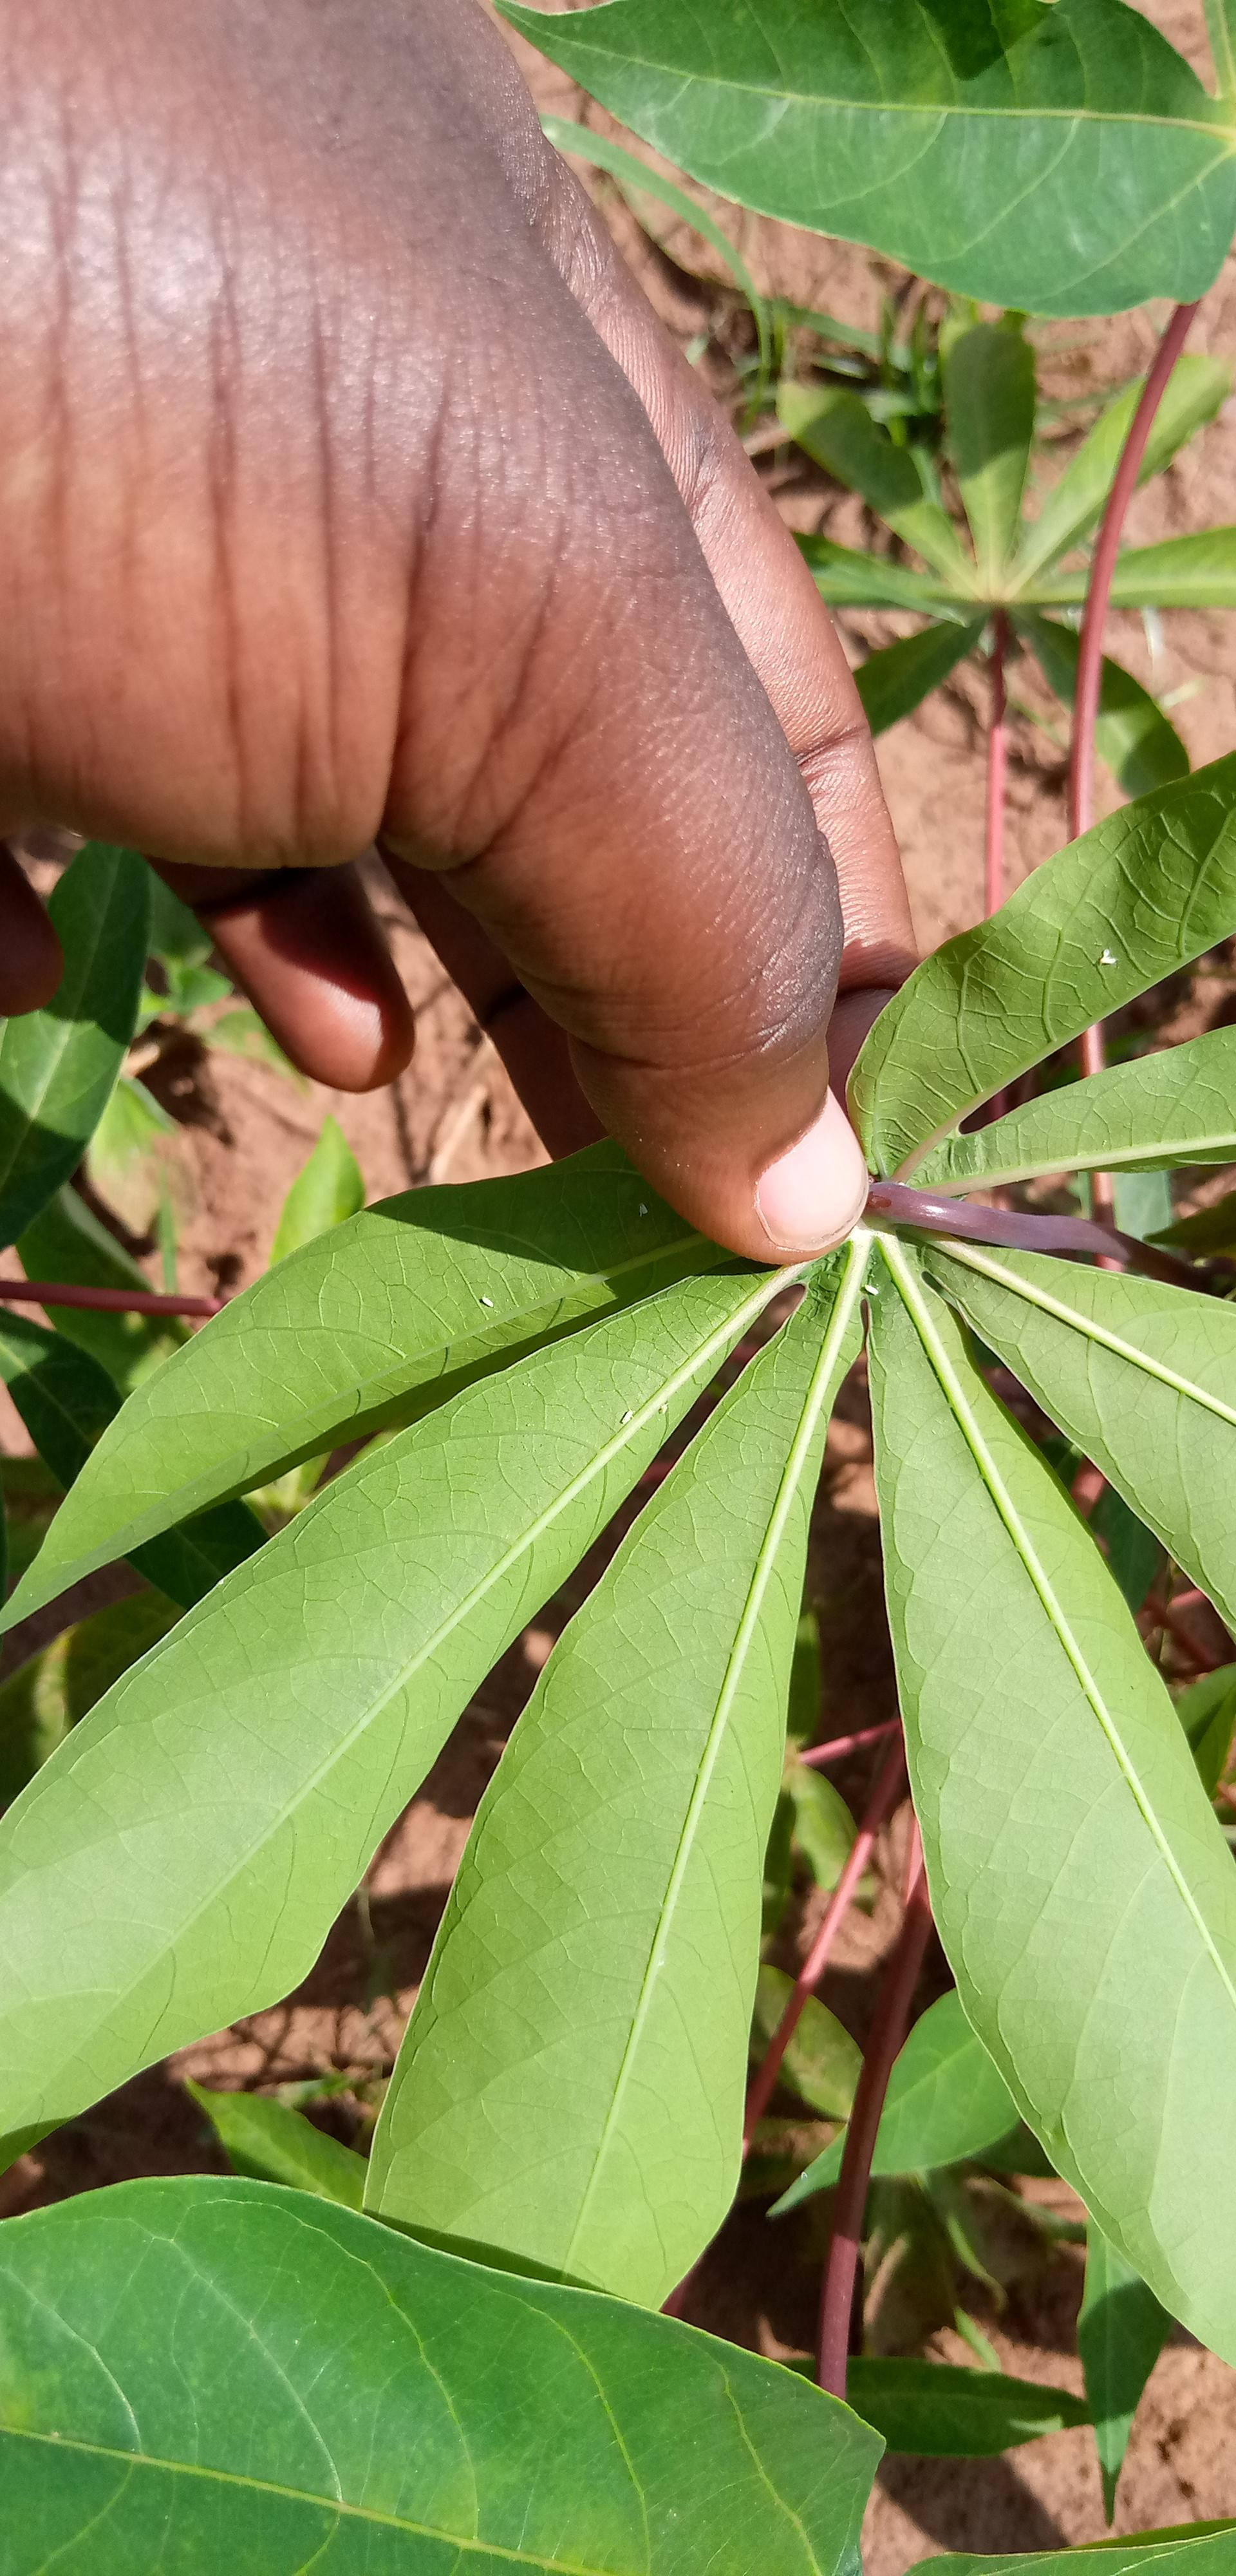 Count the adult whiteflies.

6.